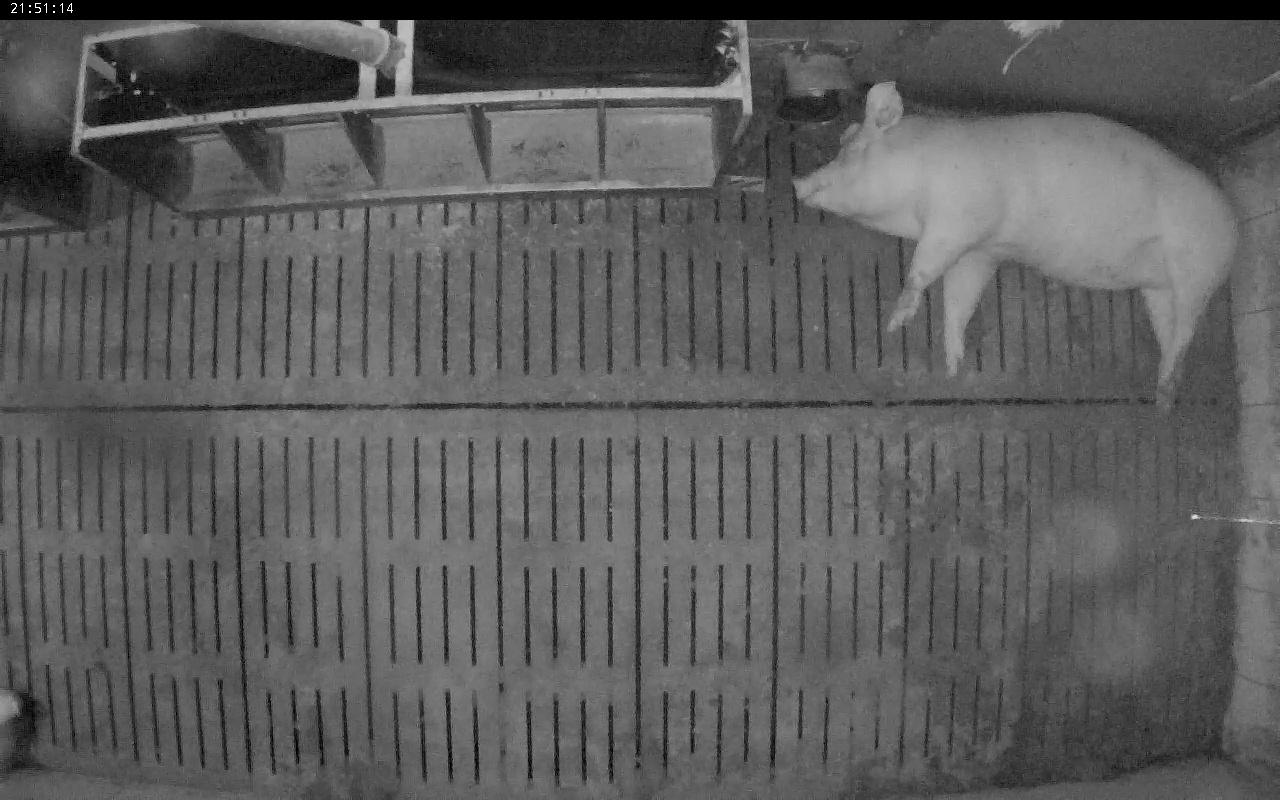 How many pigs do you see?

1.